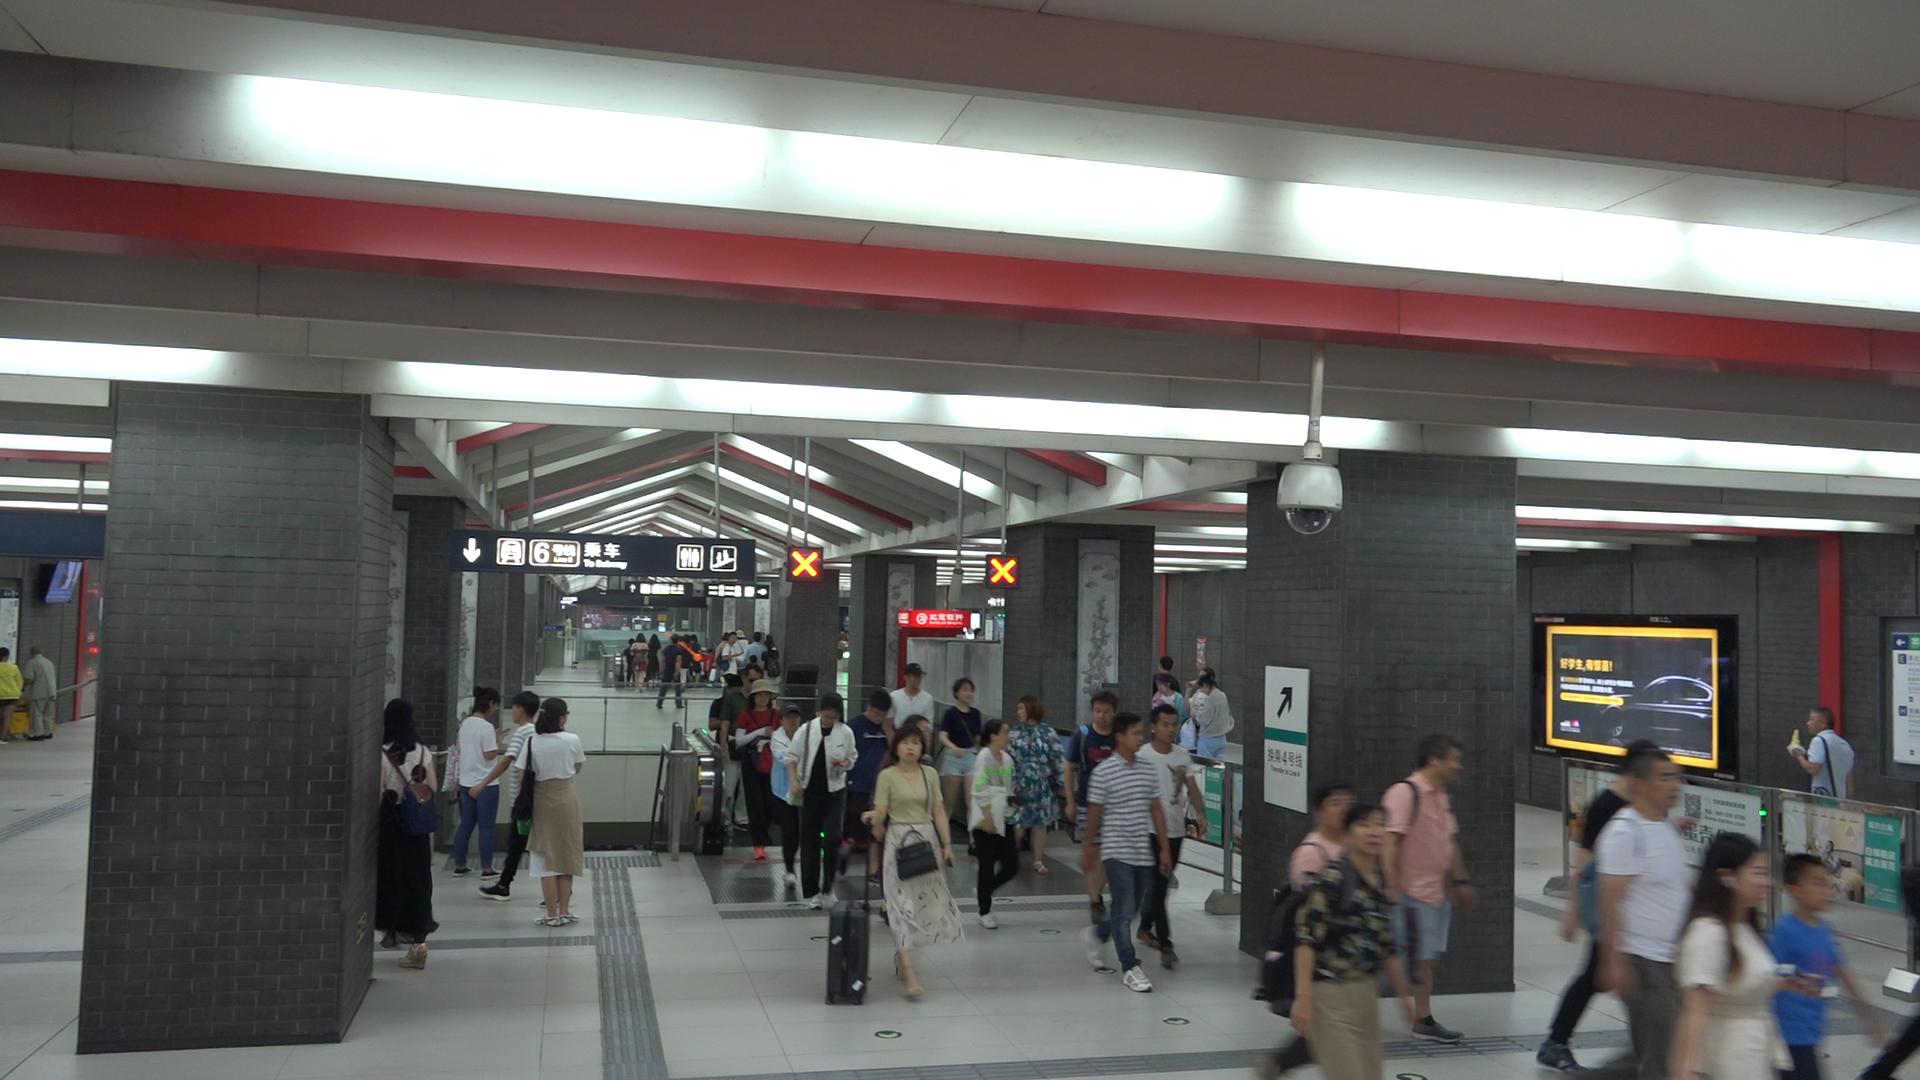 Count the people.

45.